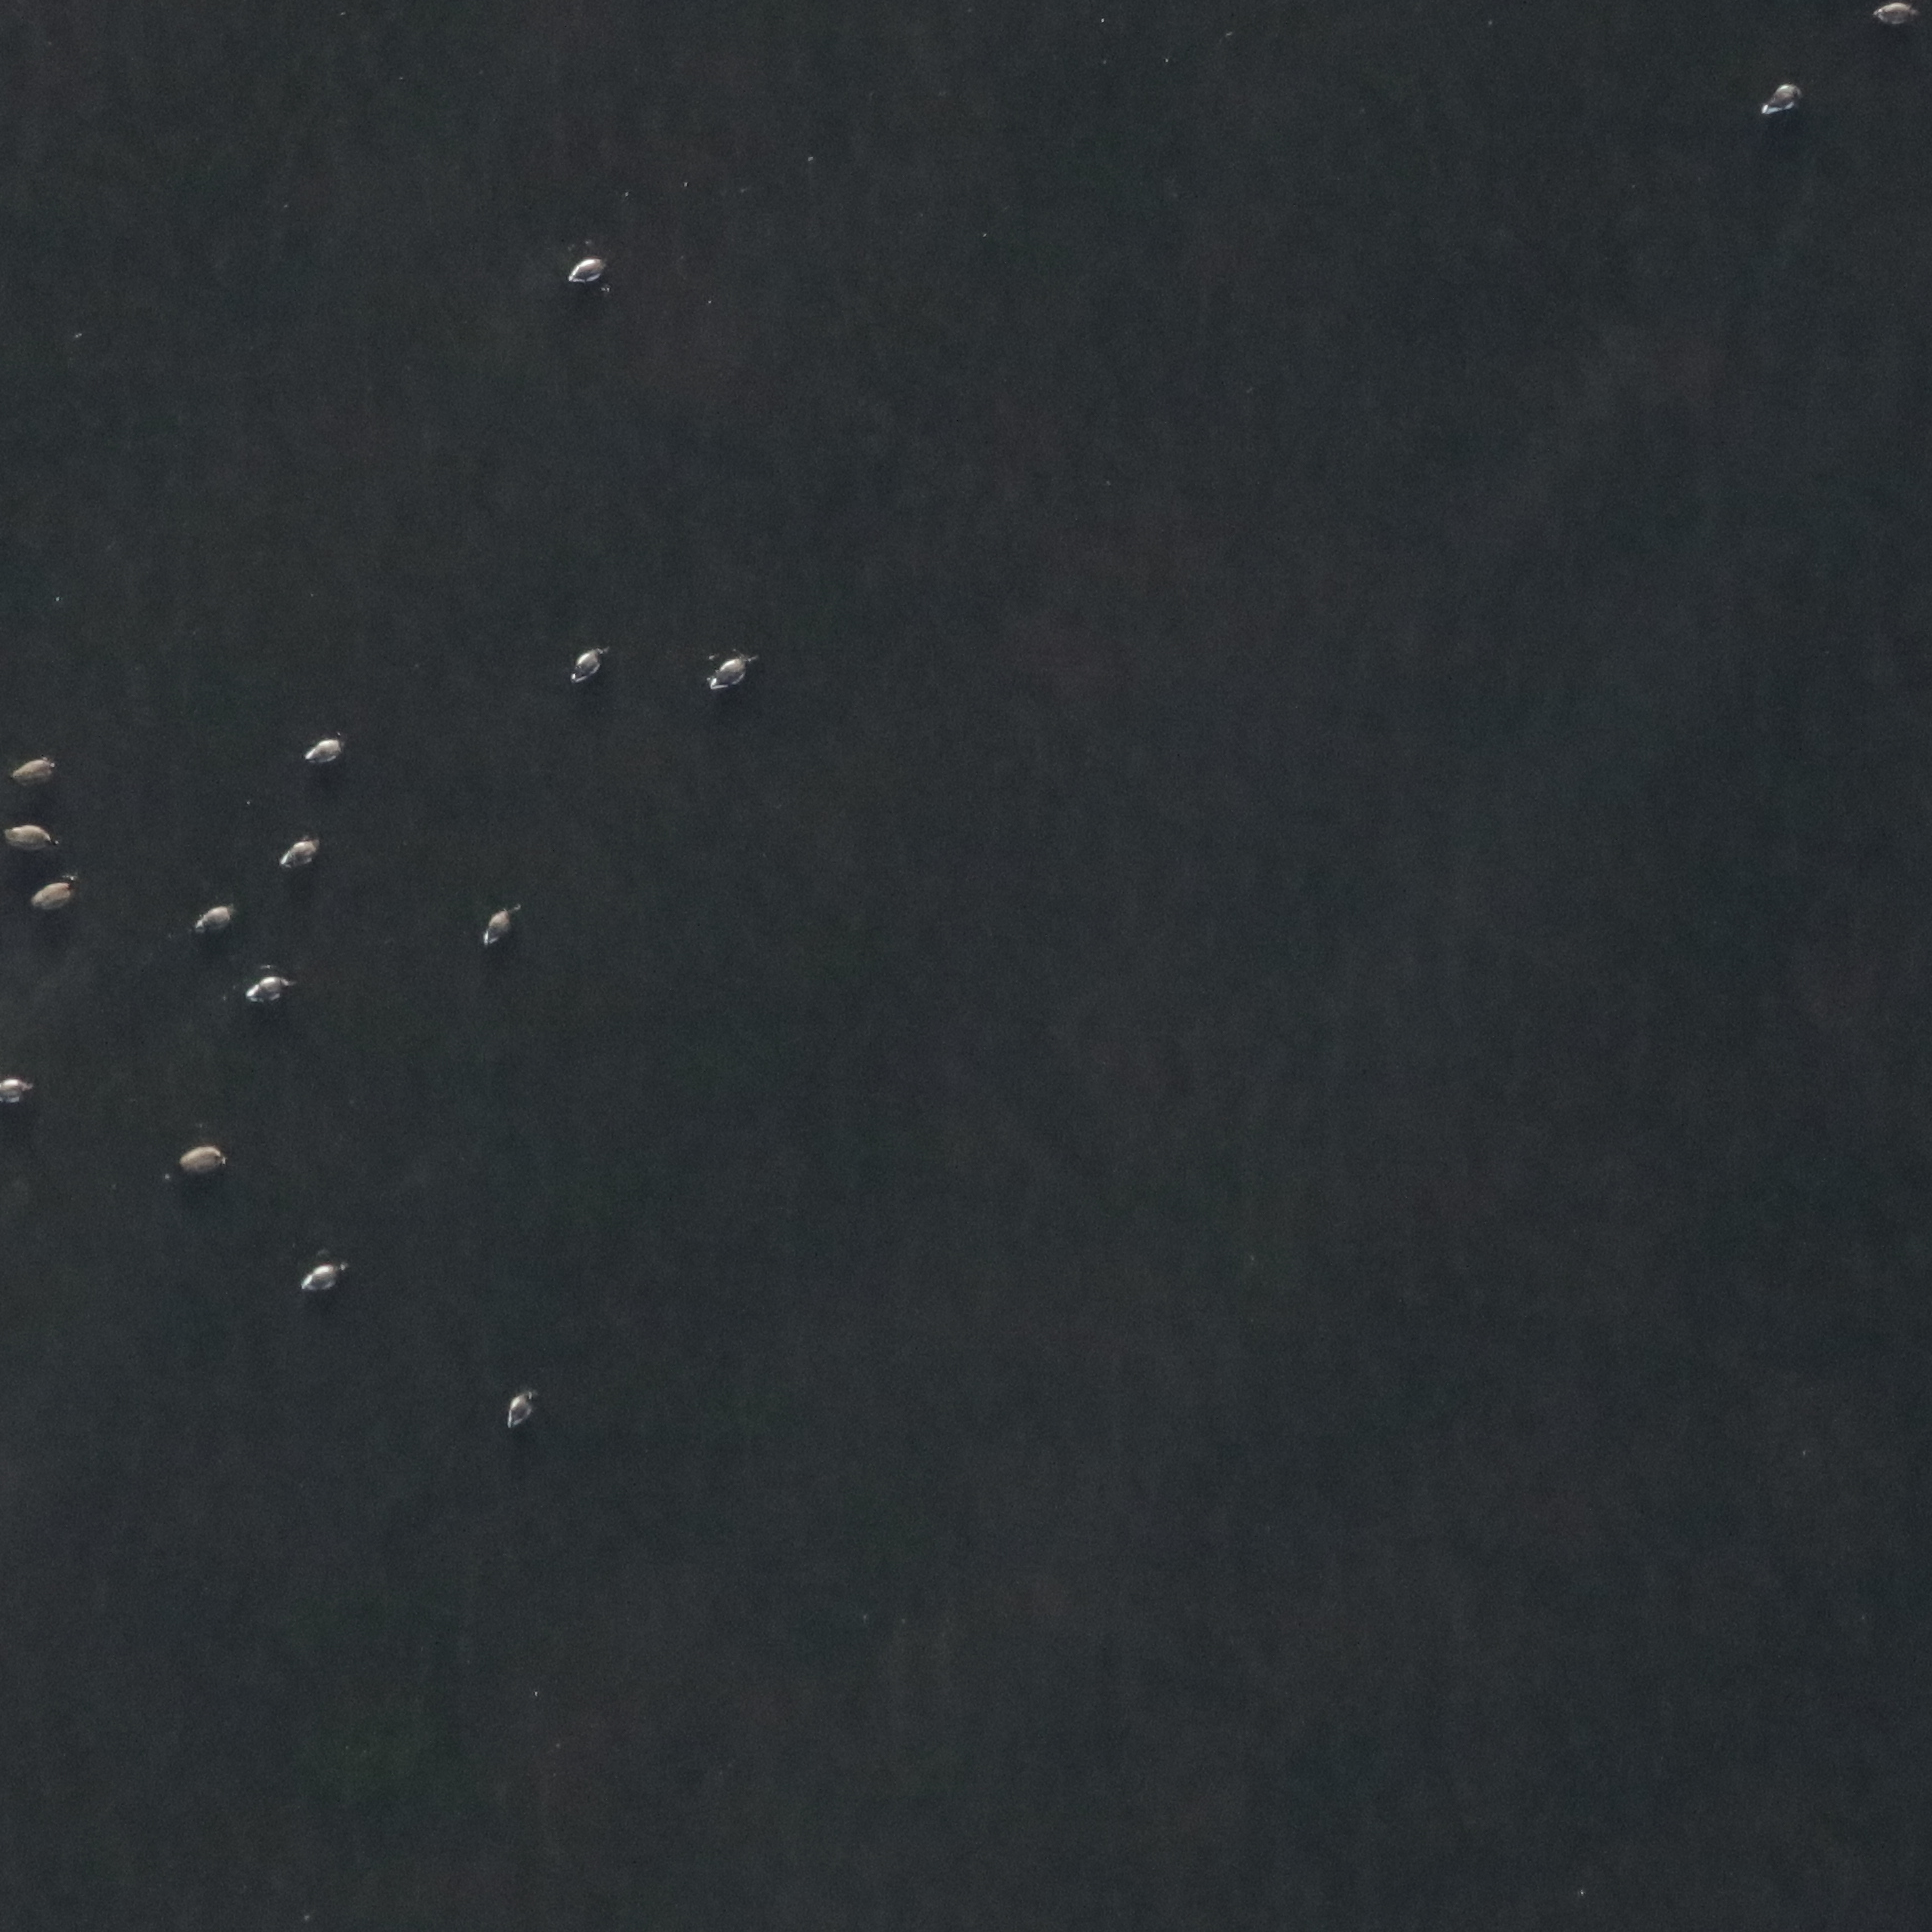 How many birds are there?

17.